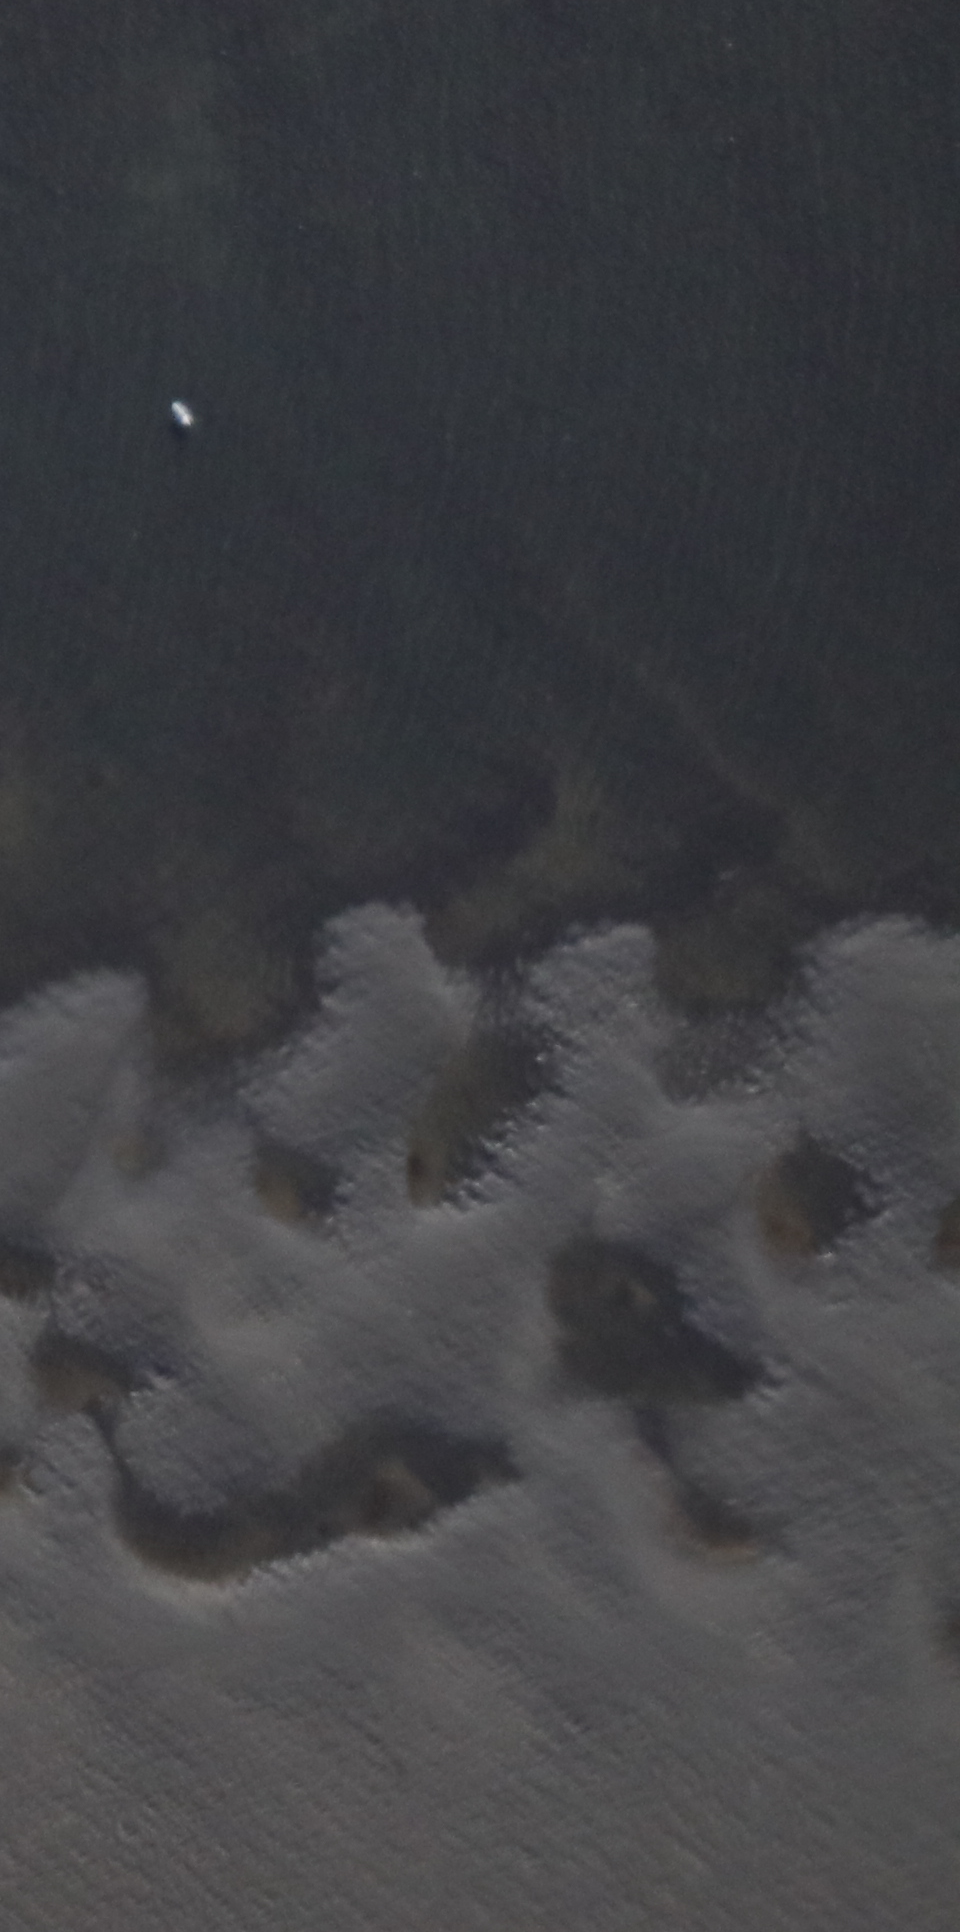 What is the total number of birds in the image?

1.